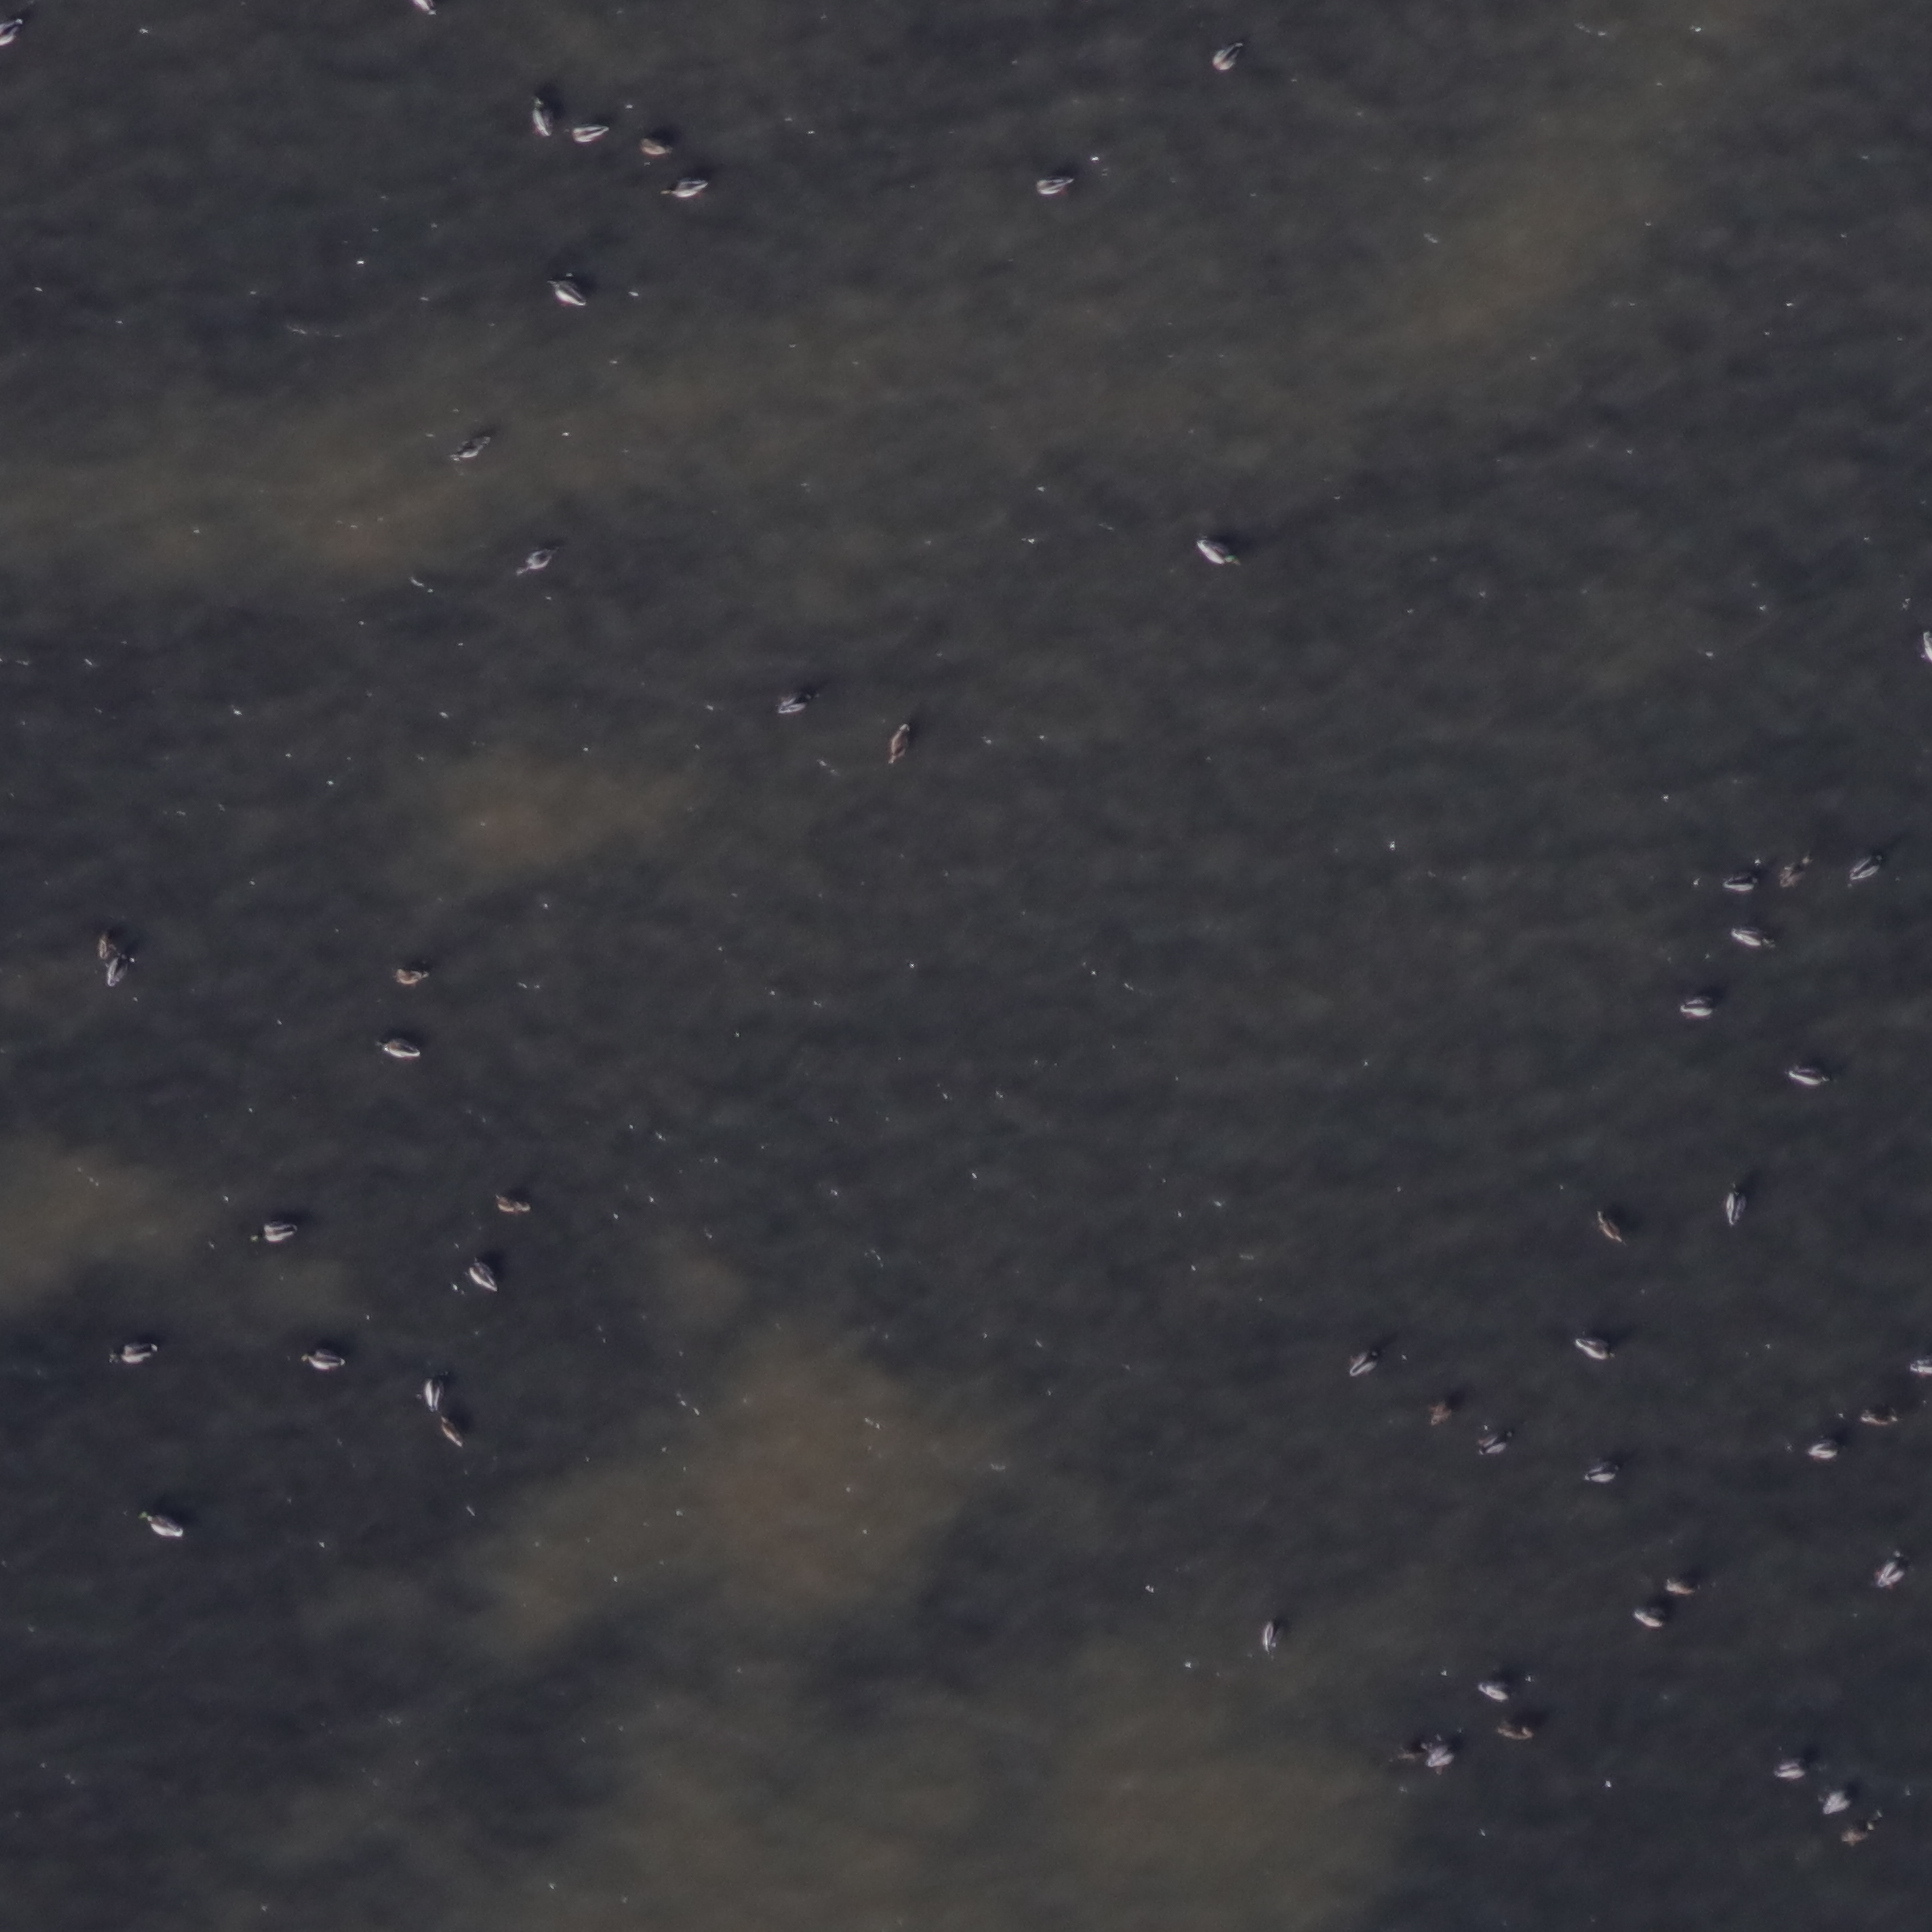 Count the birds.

53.